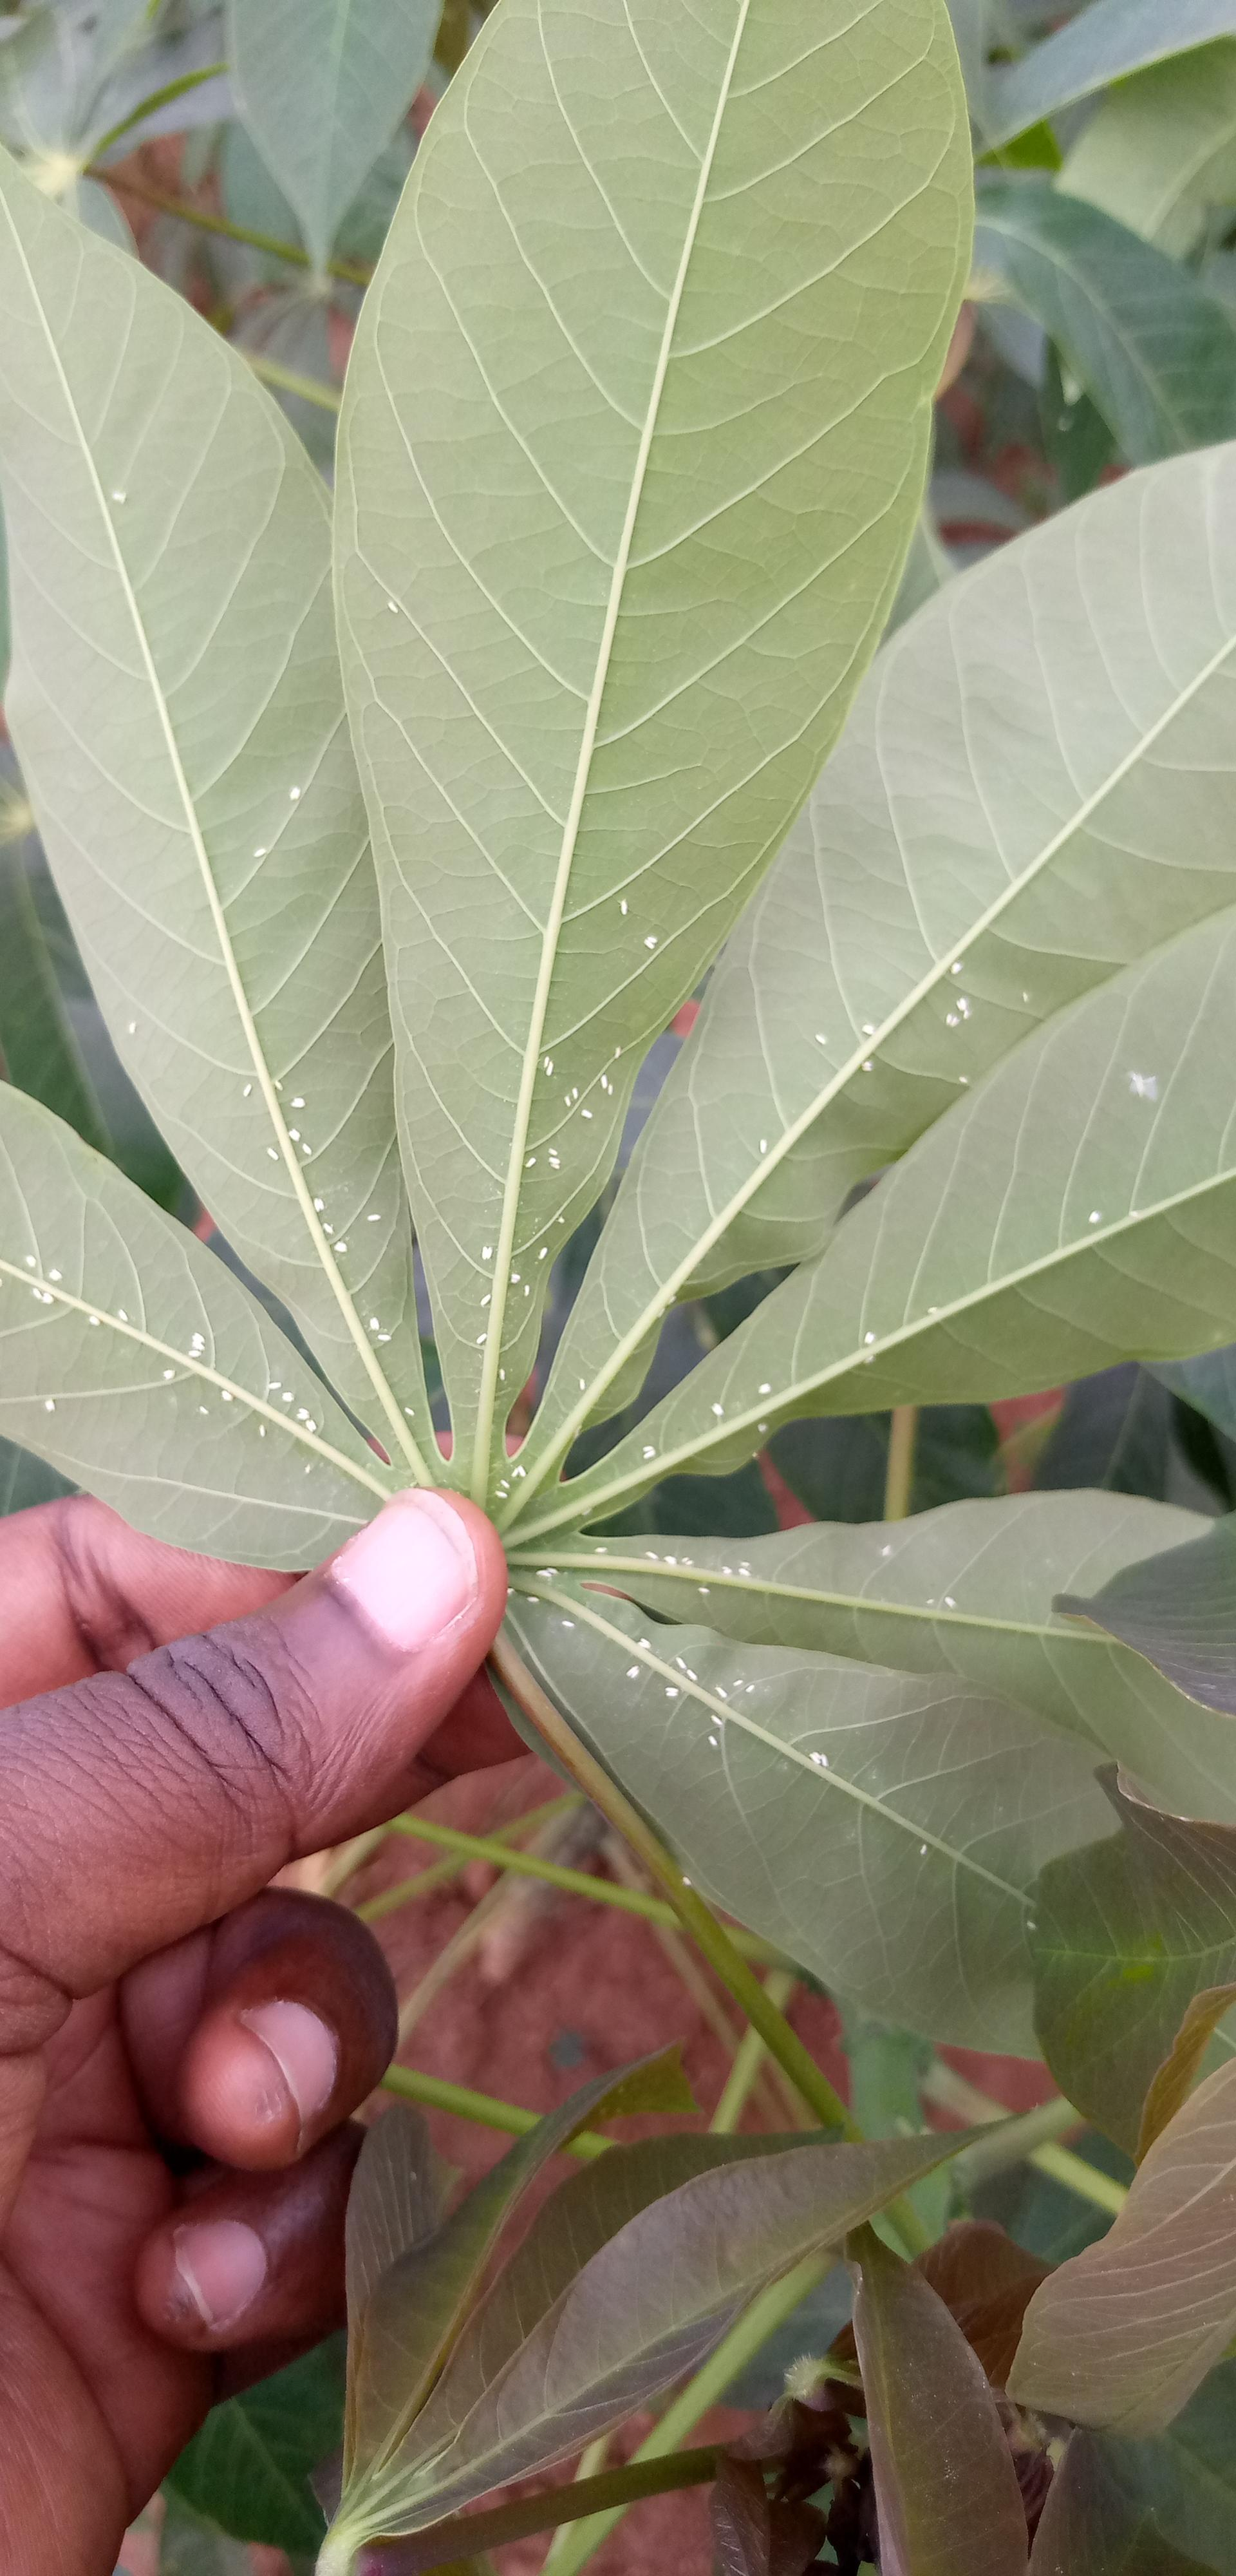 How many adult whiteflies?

119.